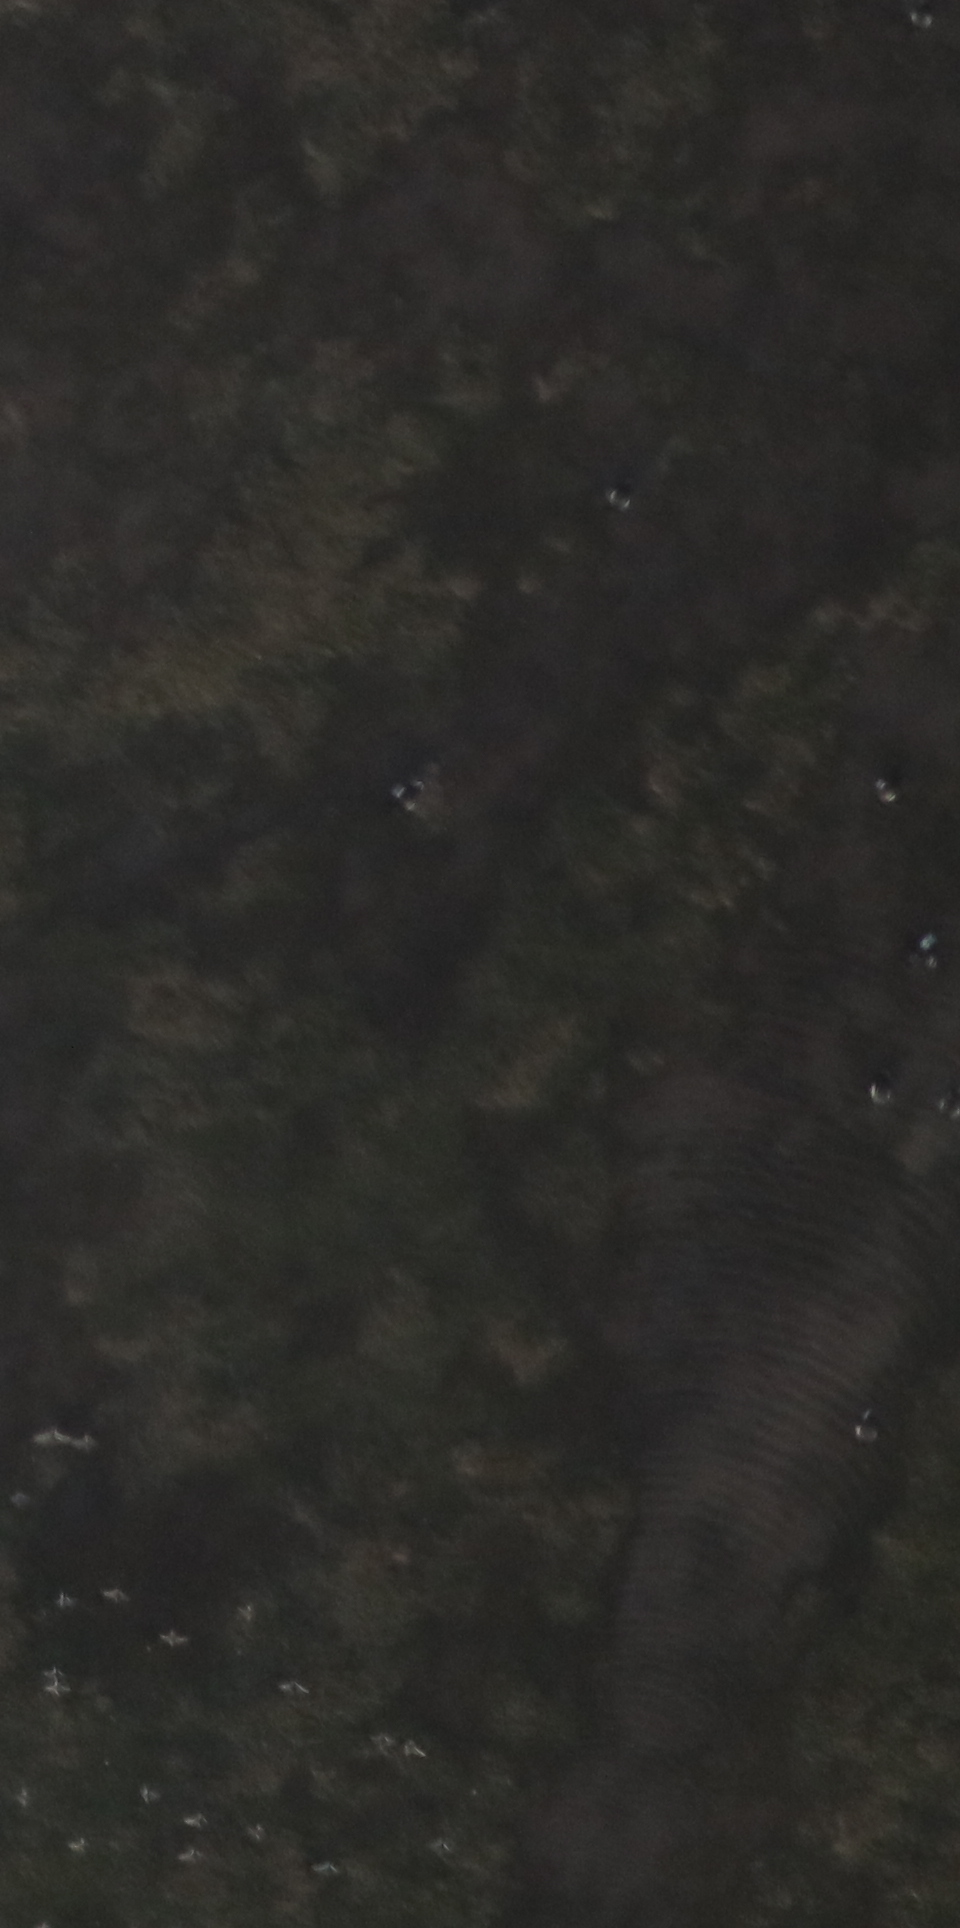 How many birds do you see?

27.